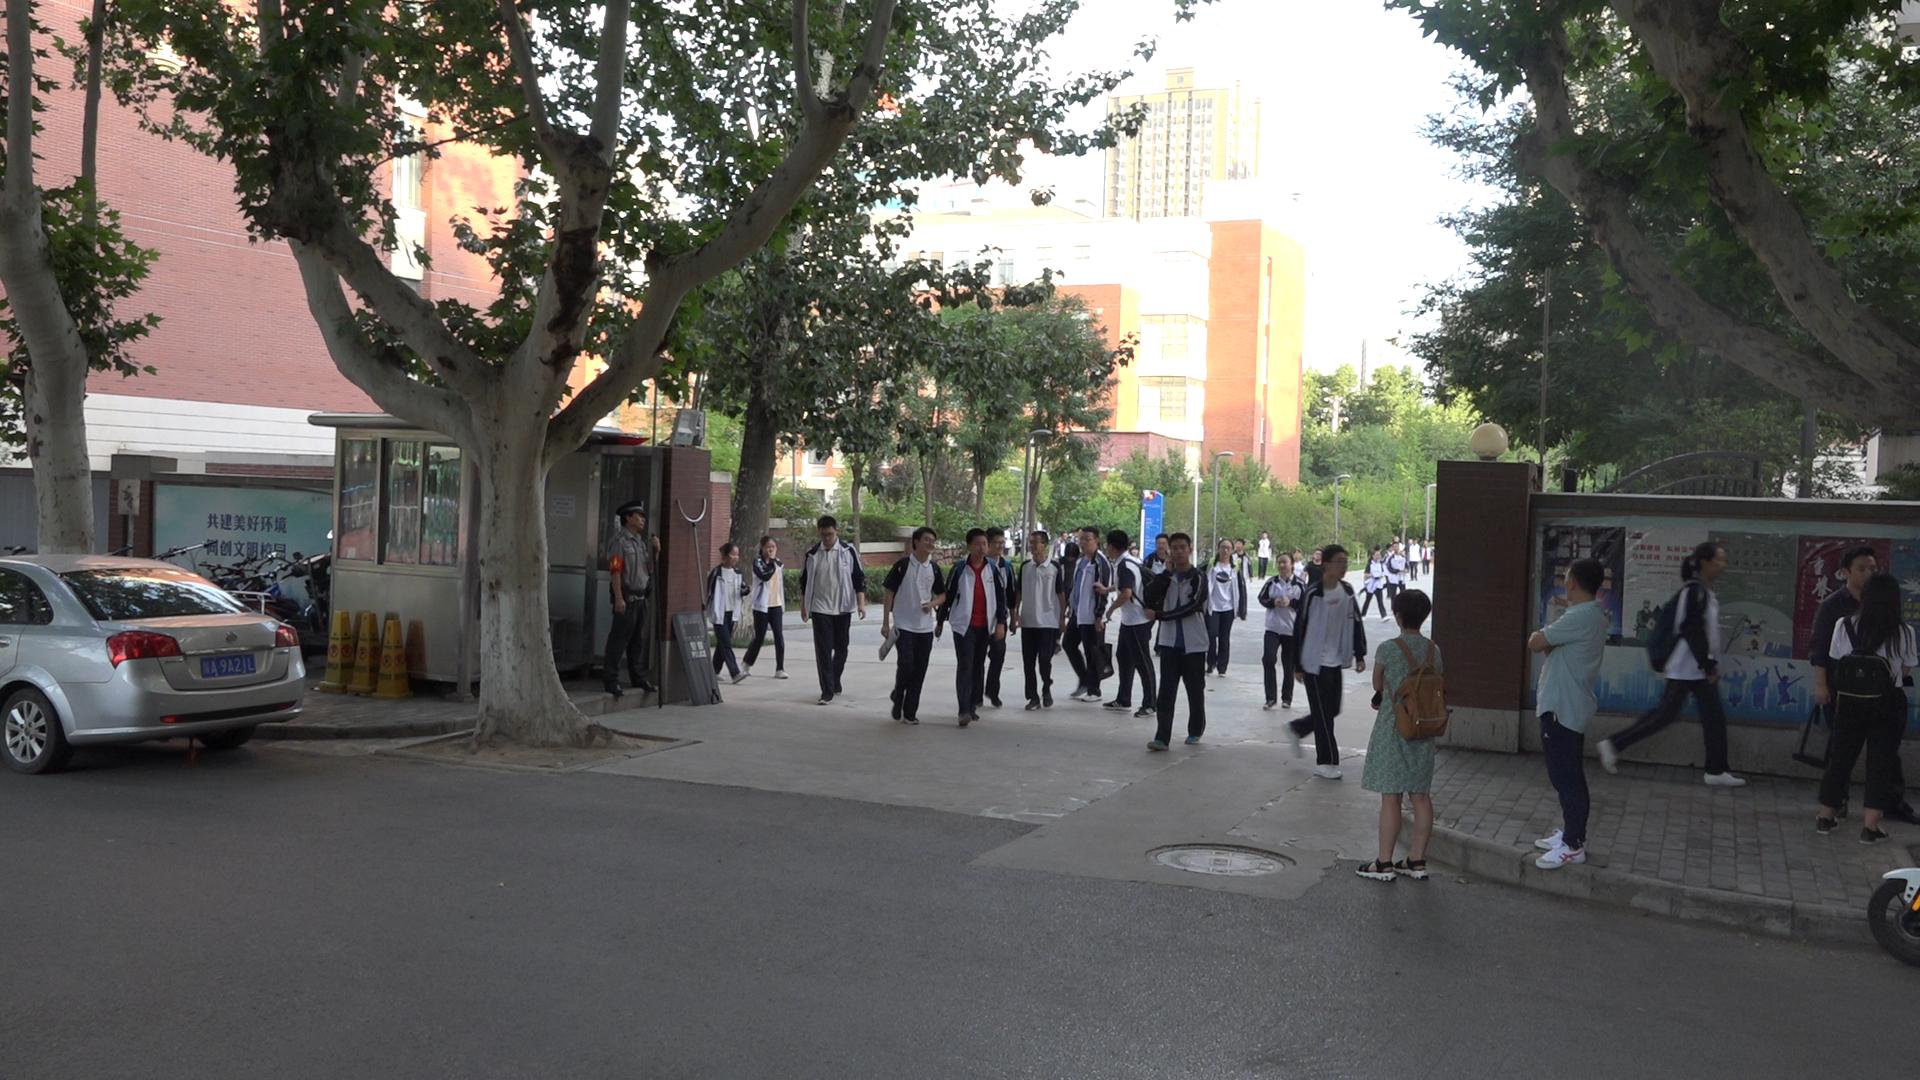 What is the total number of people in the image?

36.